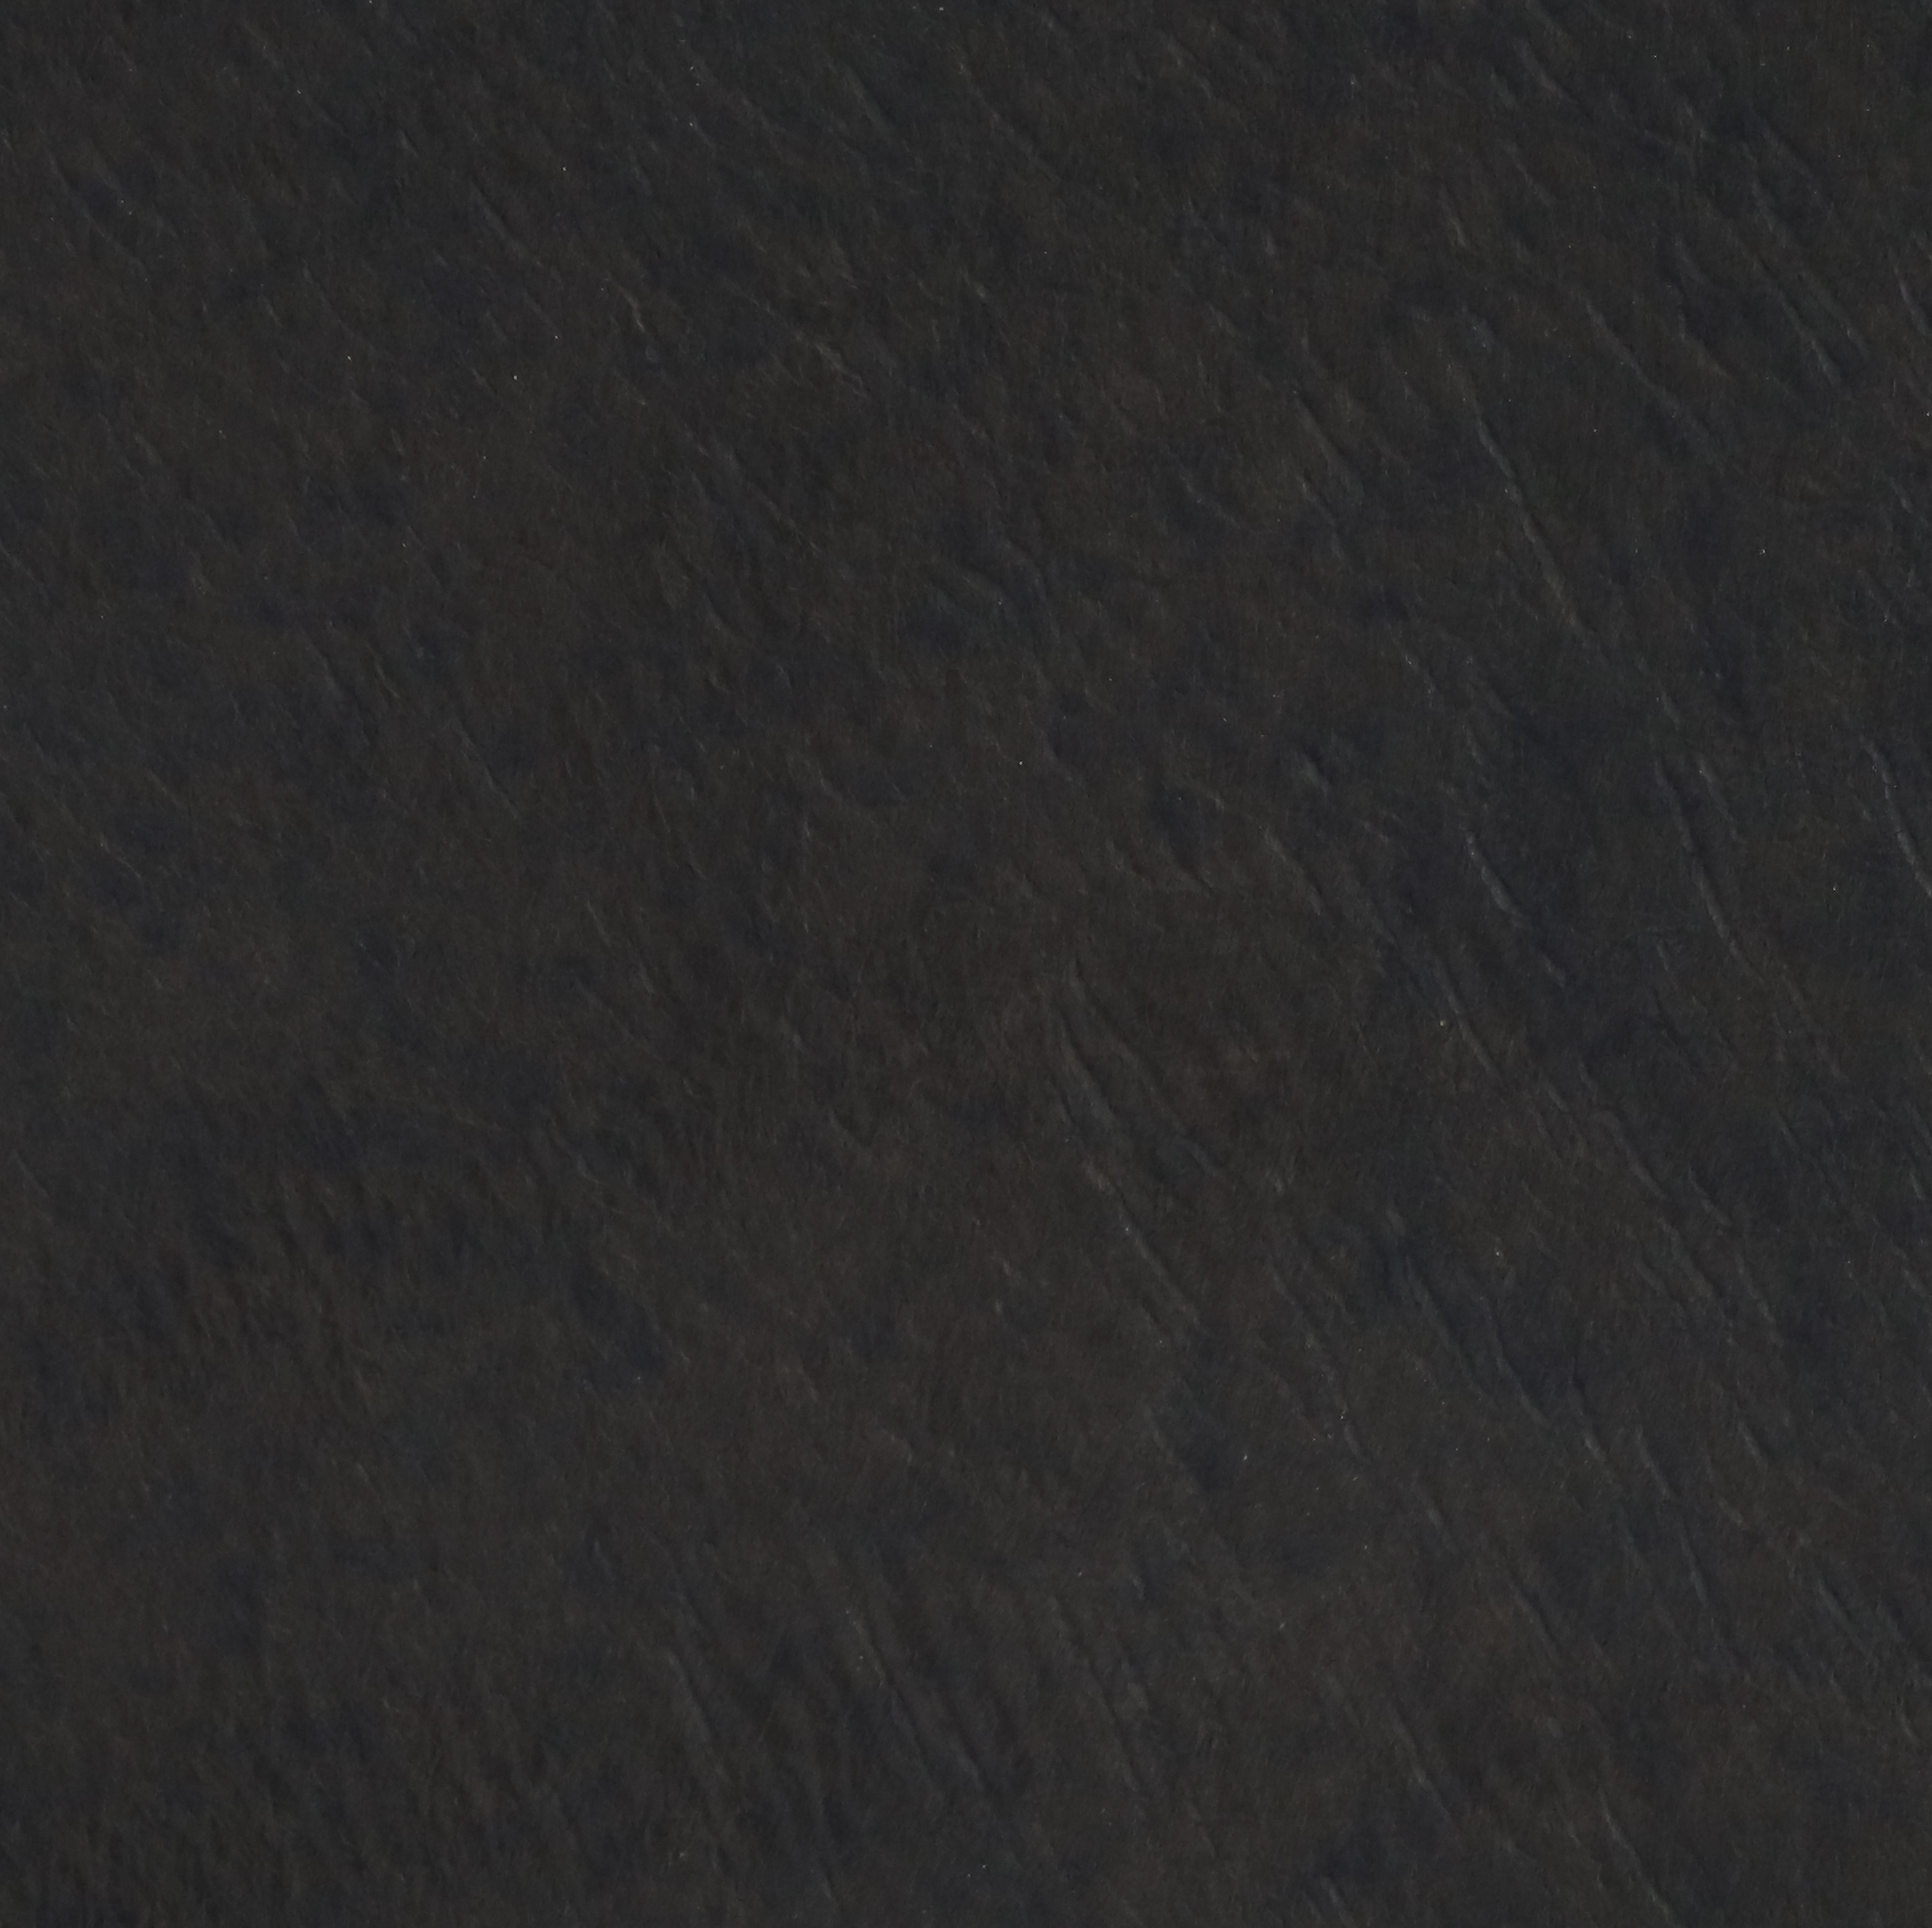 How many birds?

0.